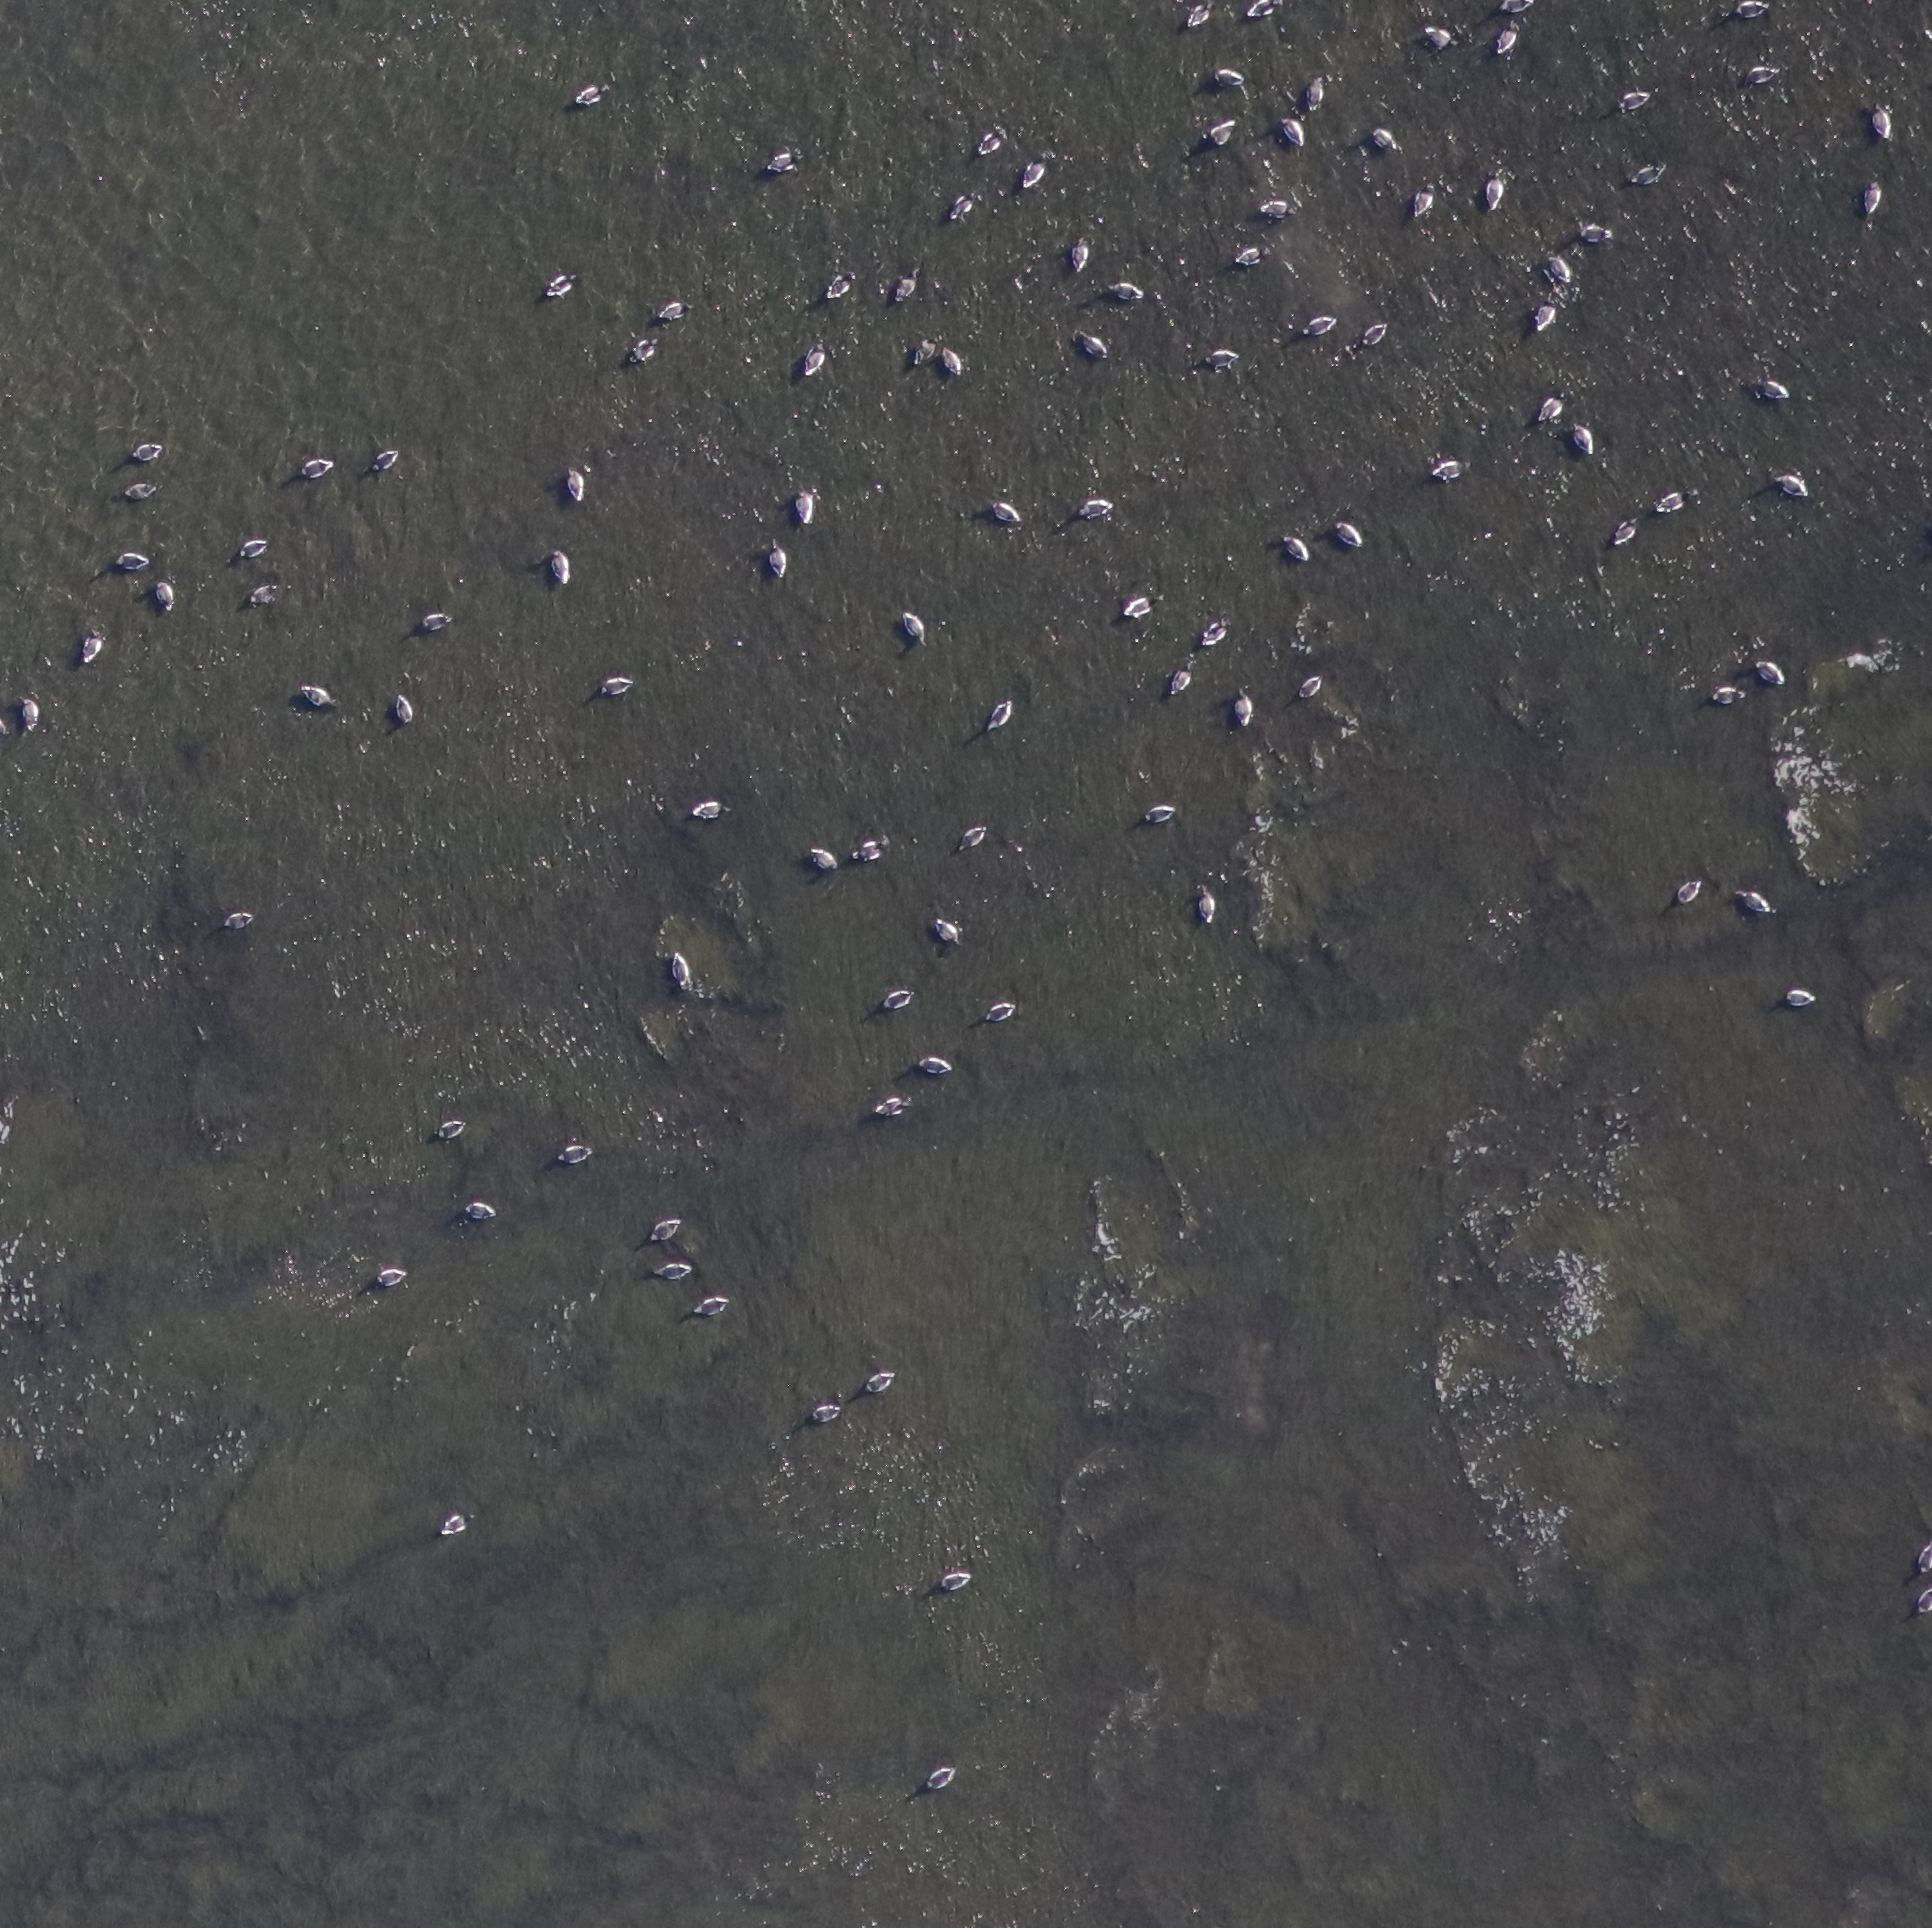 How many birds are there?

110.